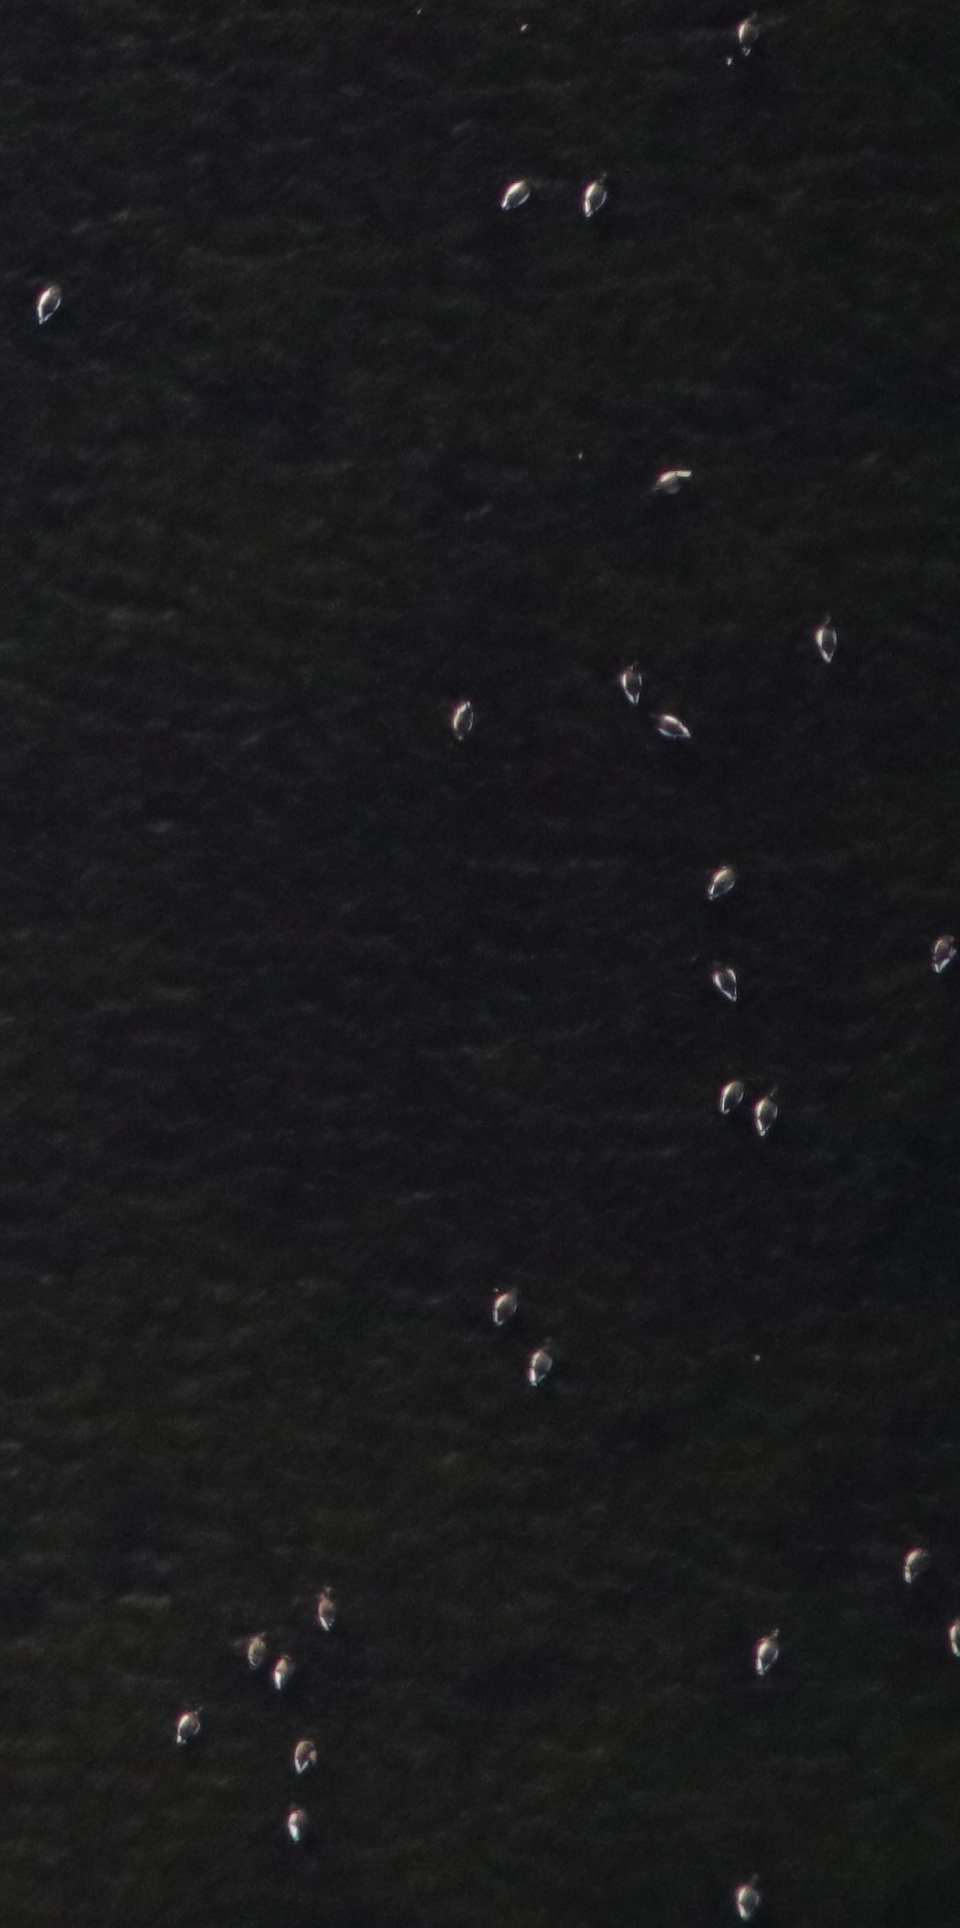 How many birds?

25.